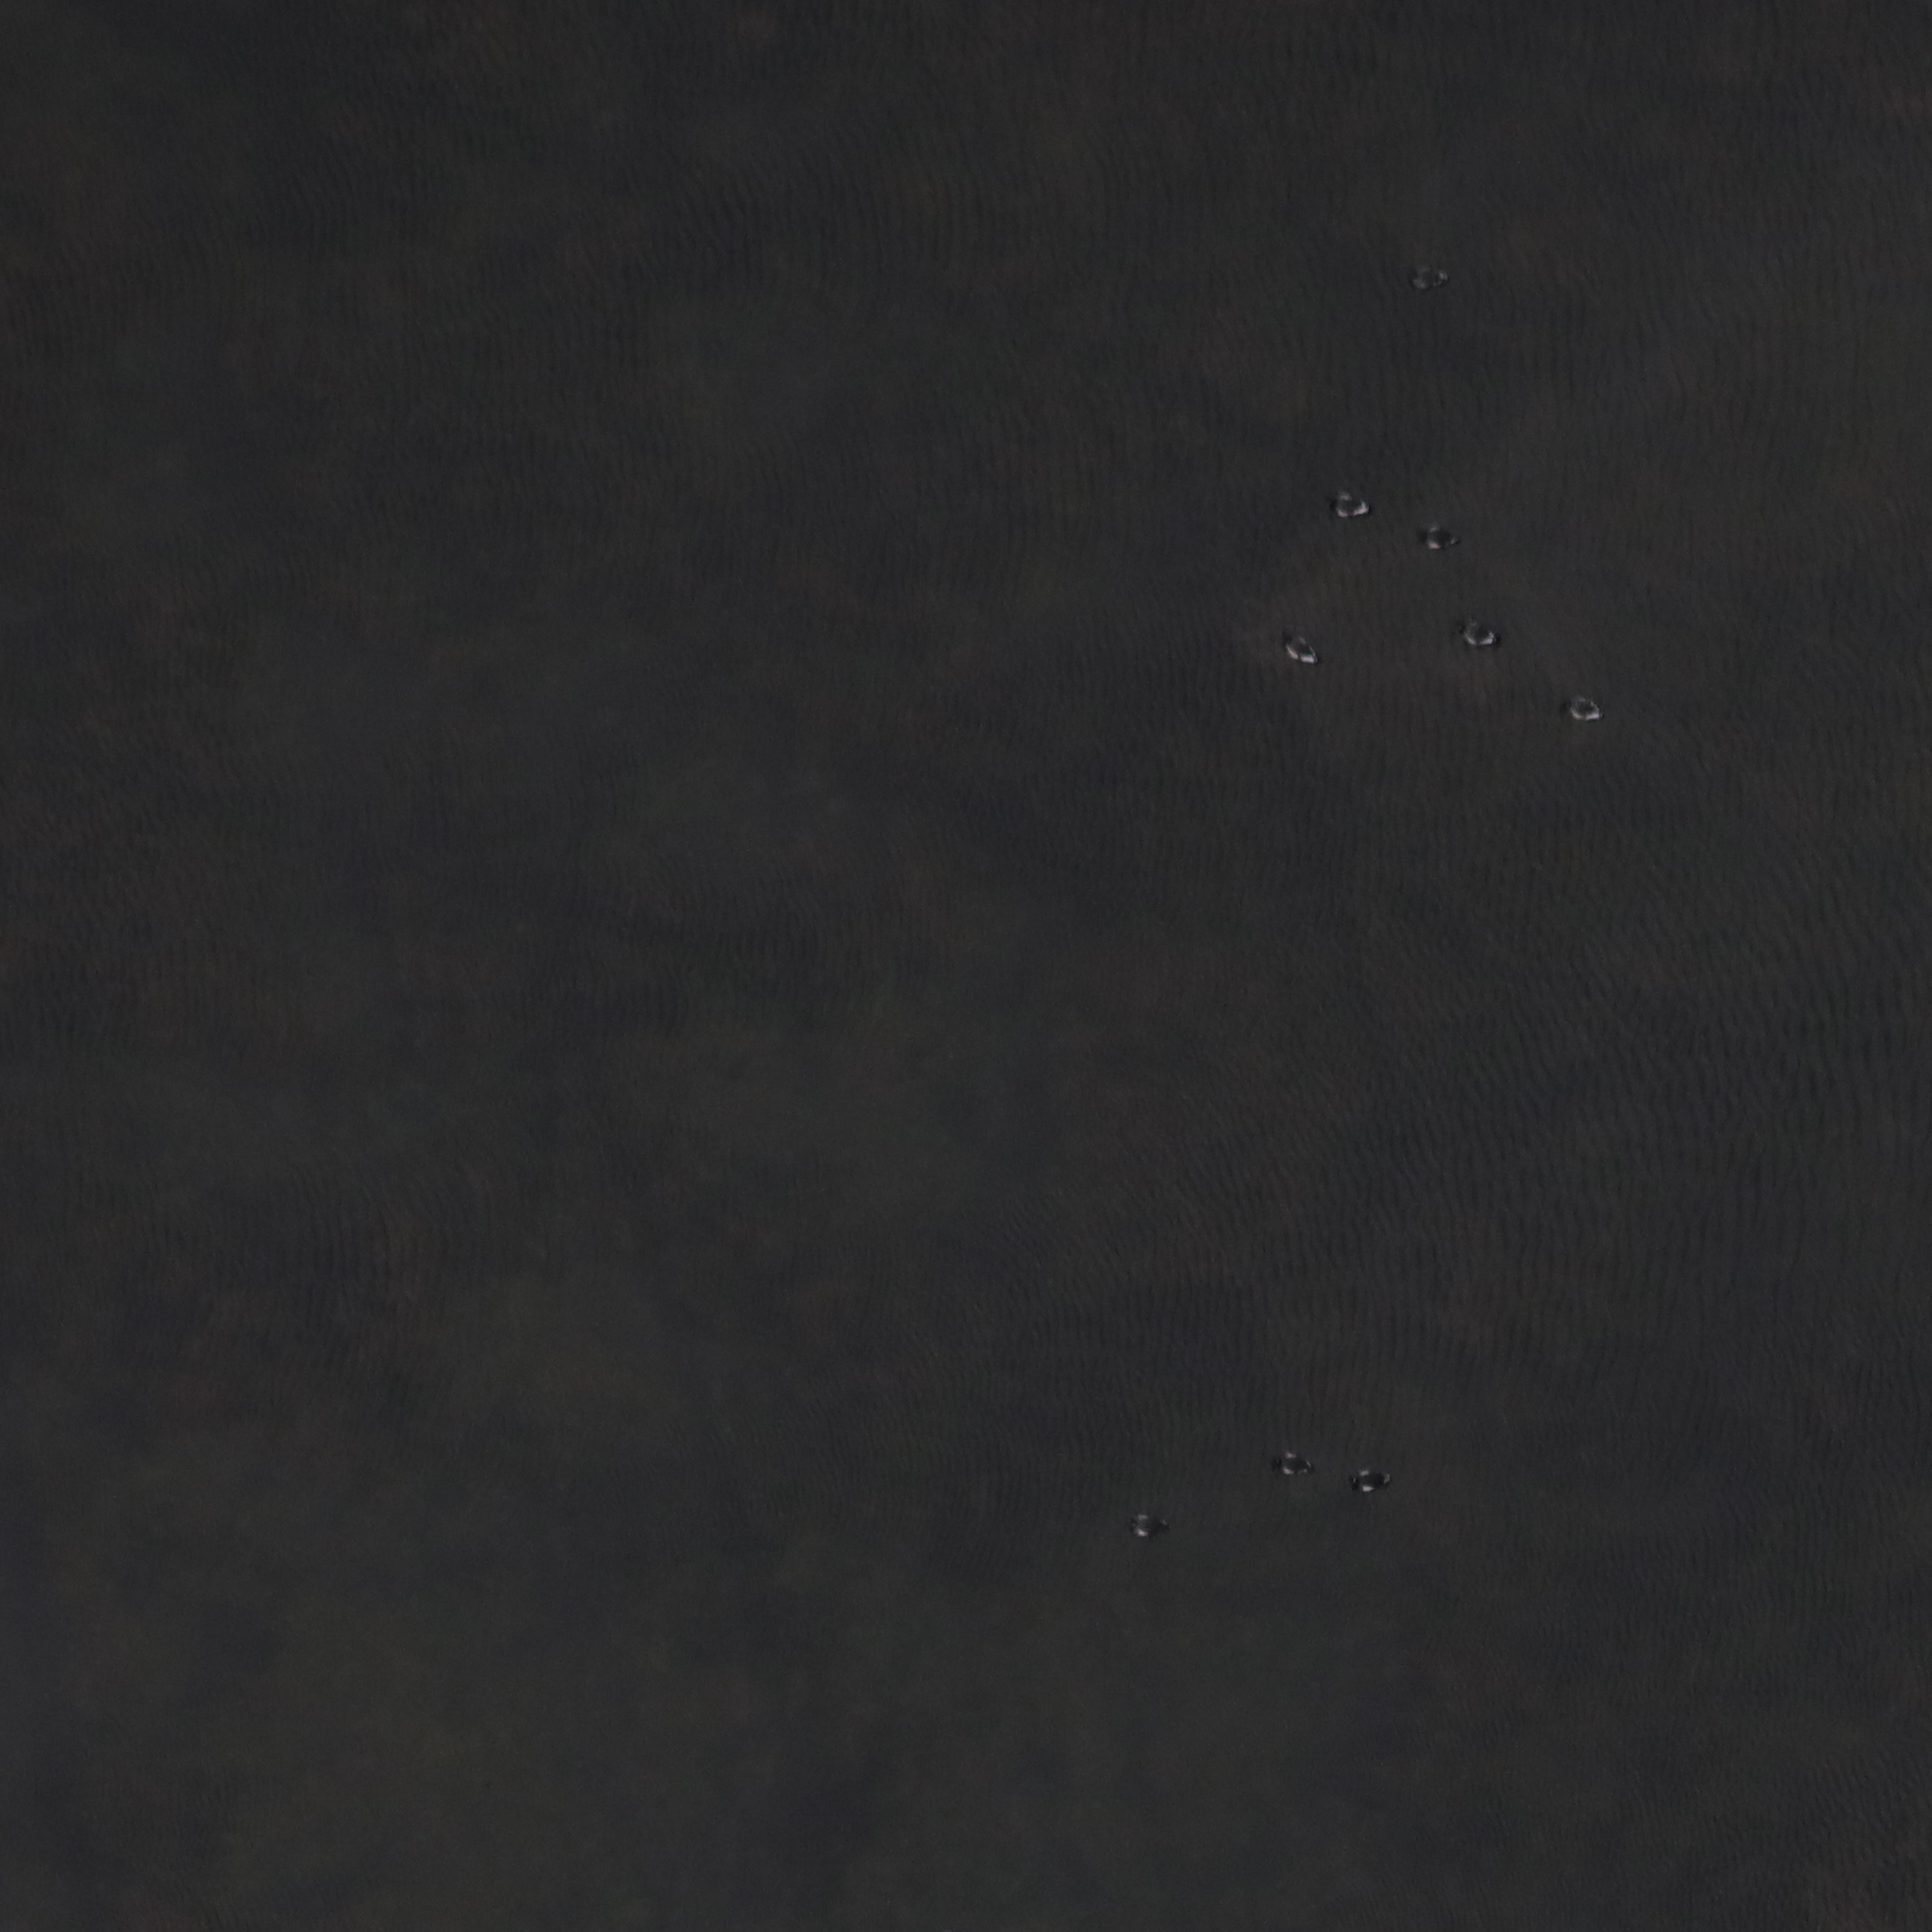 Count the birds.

9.